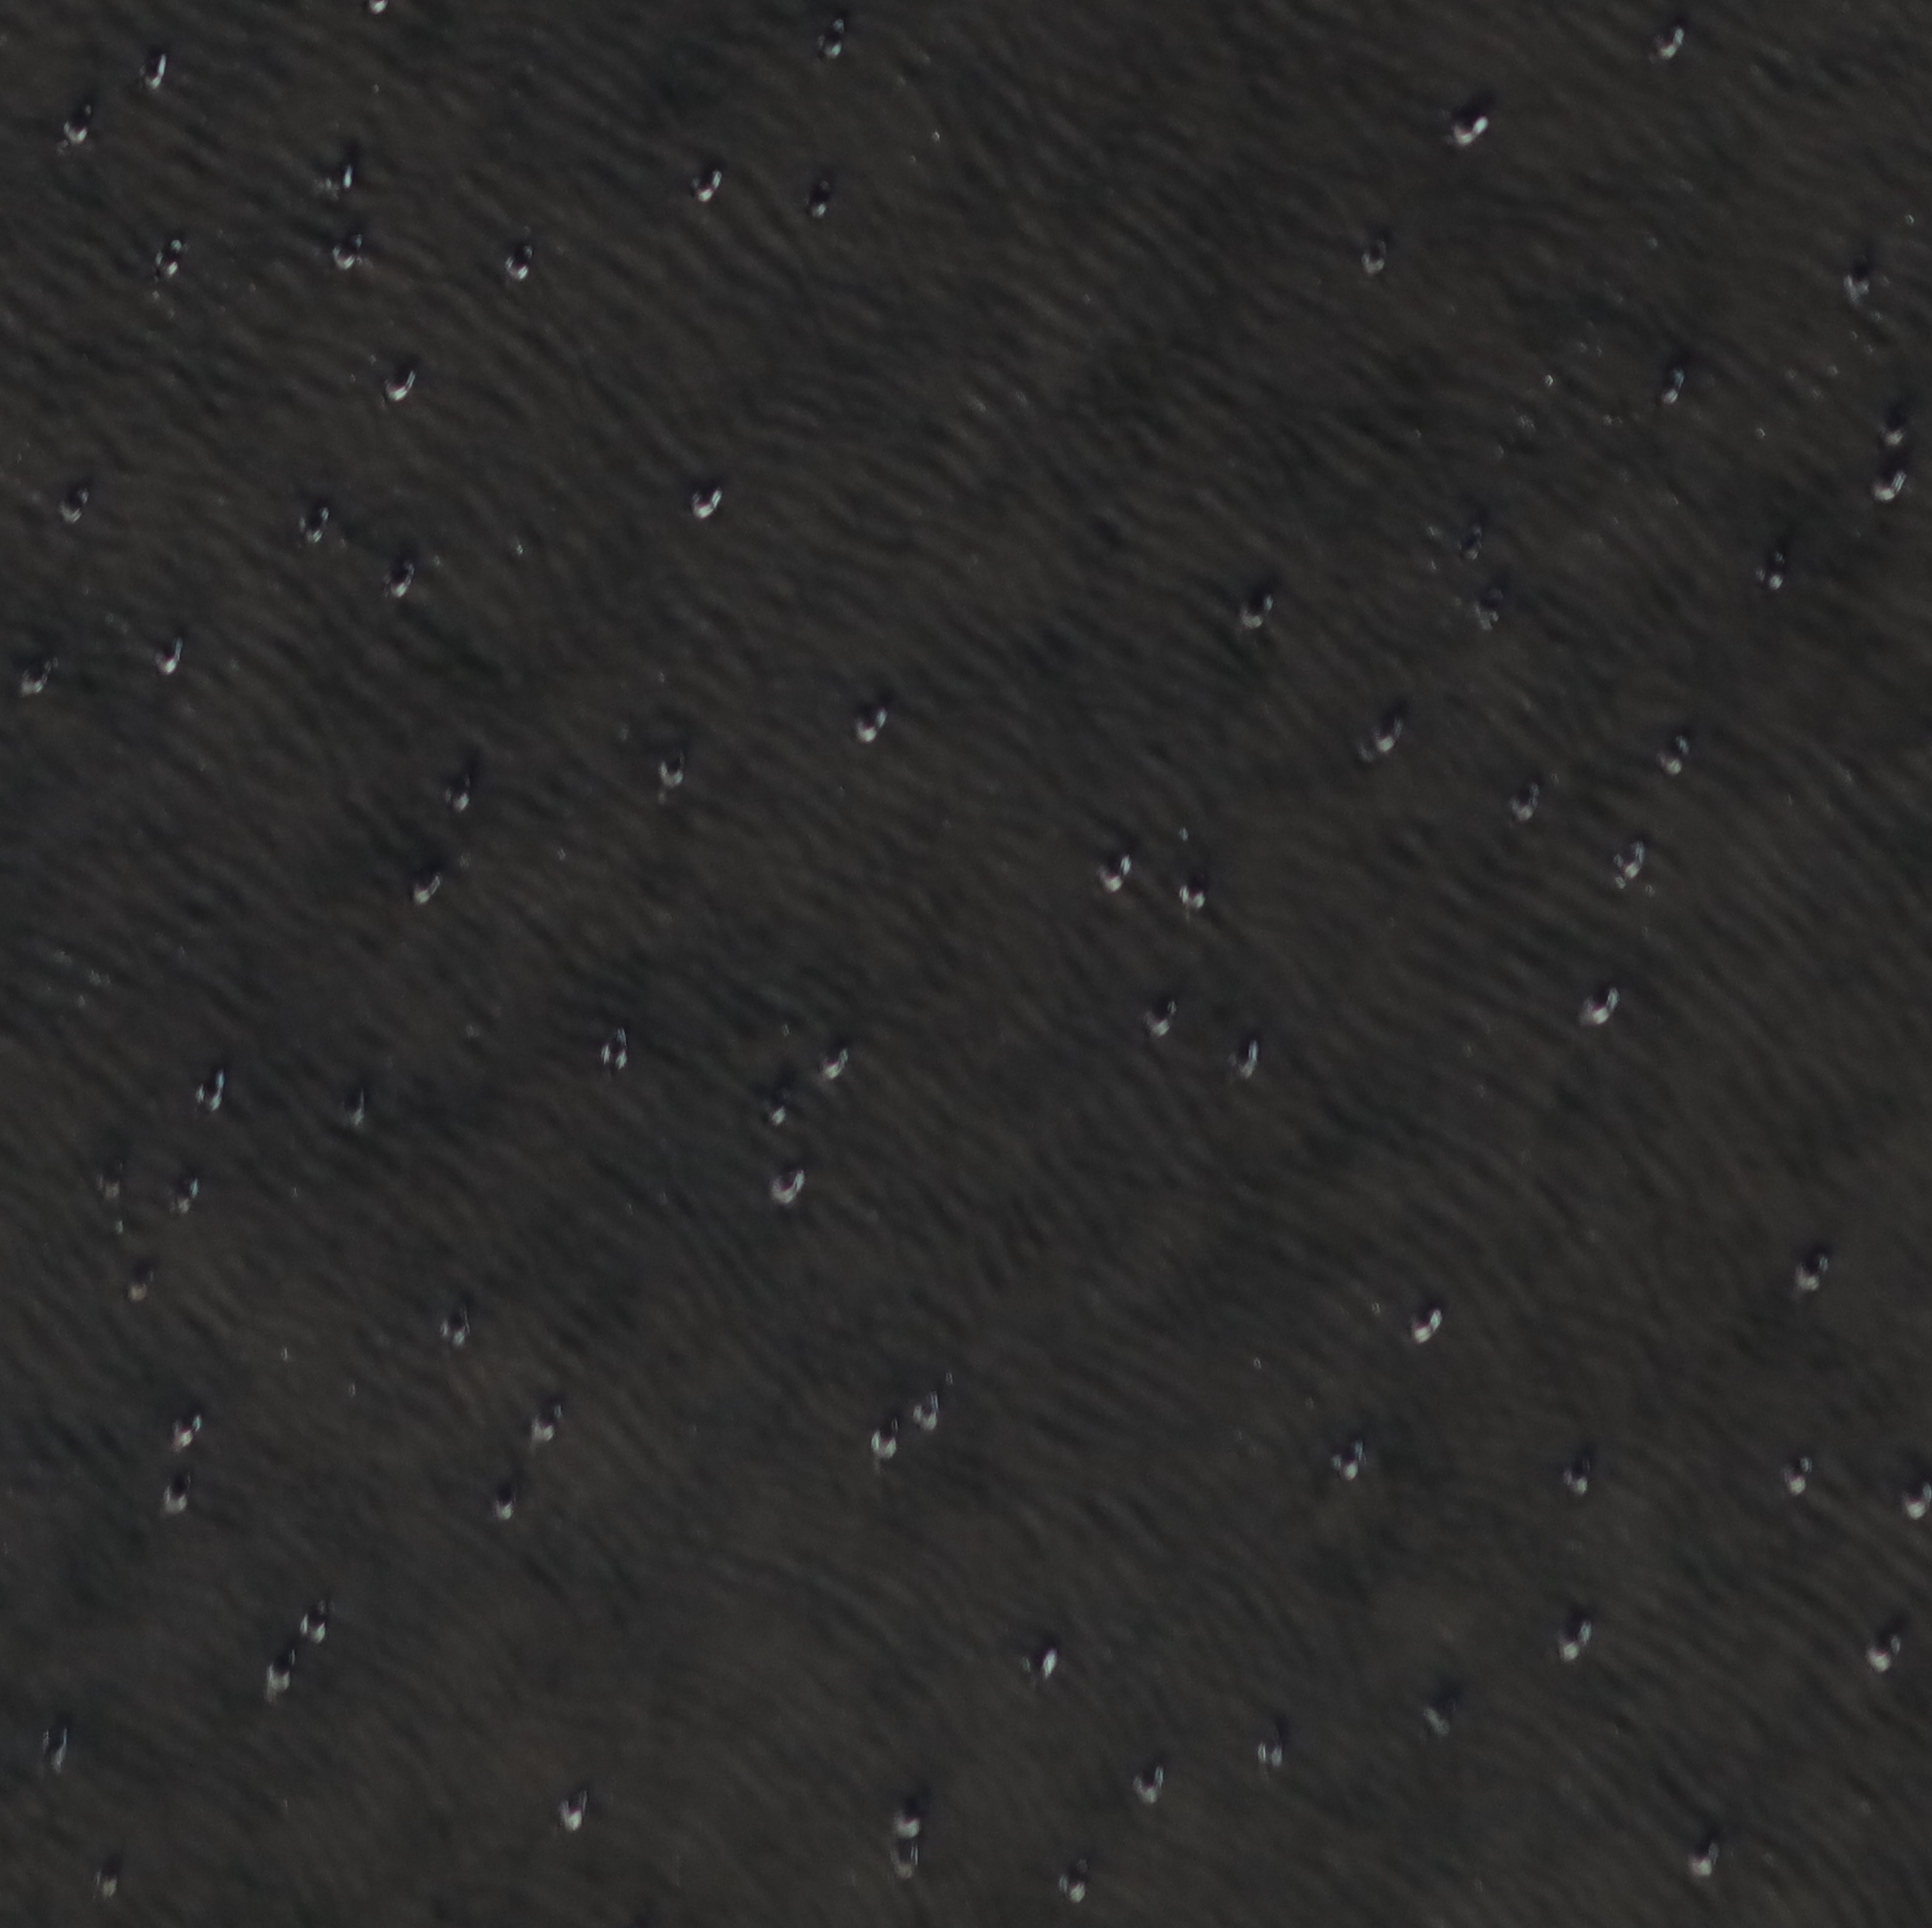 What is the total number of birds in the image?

77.